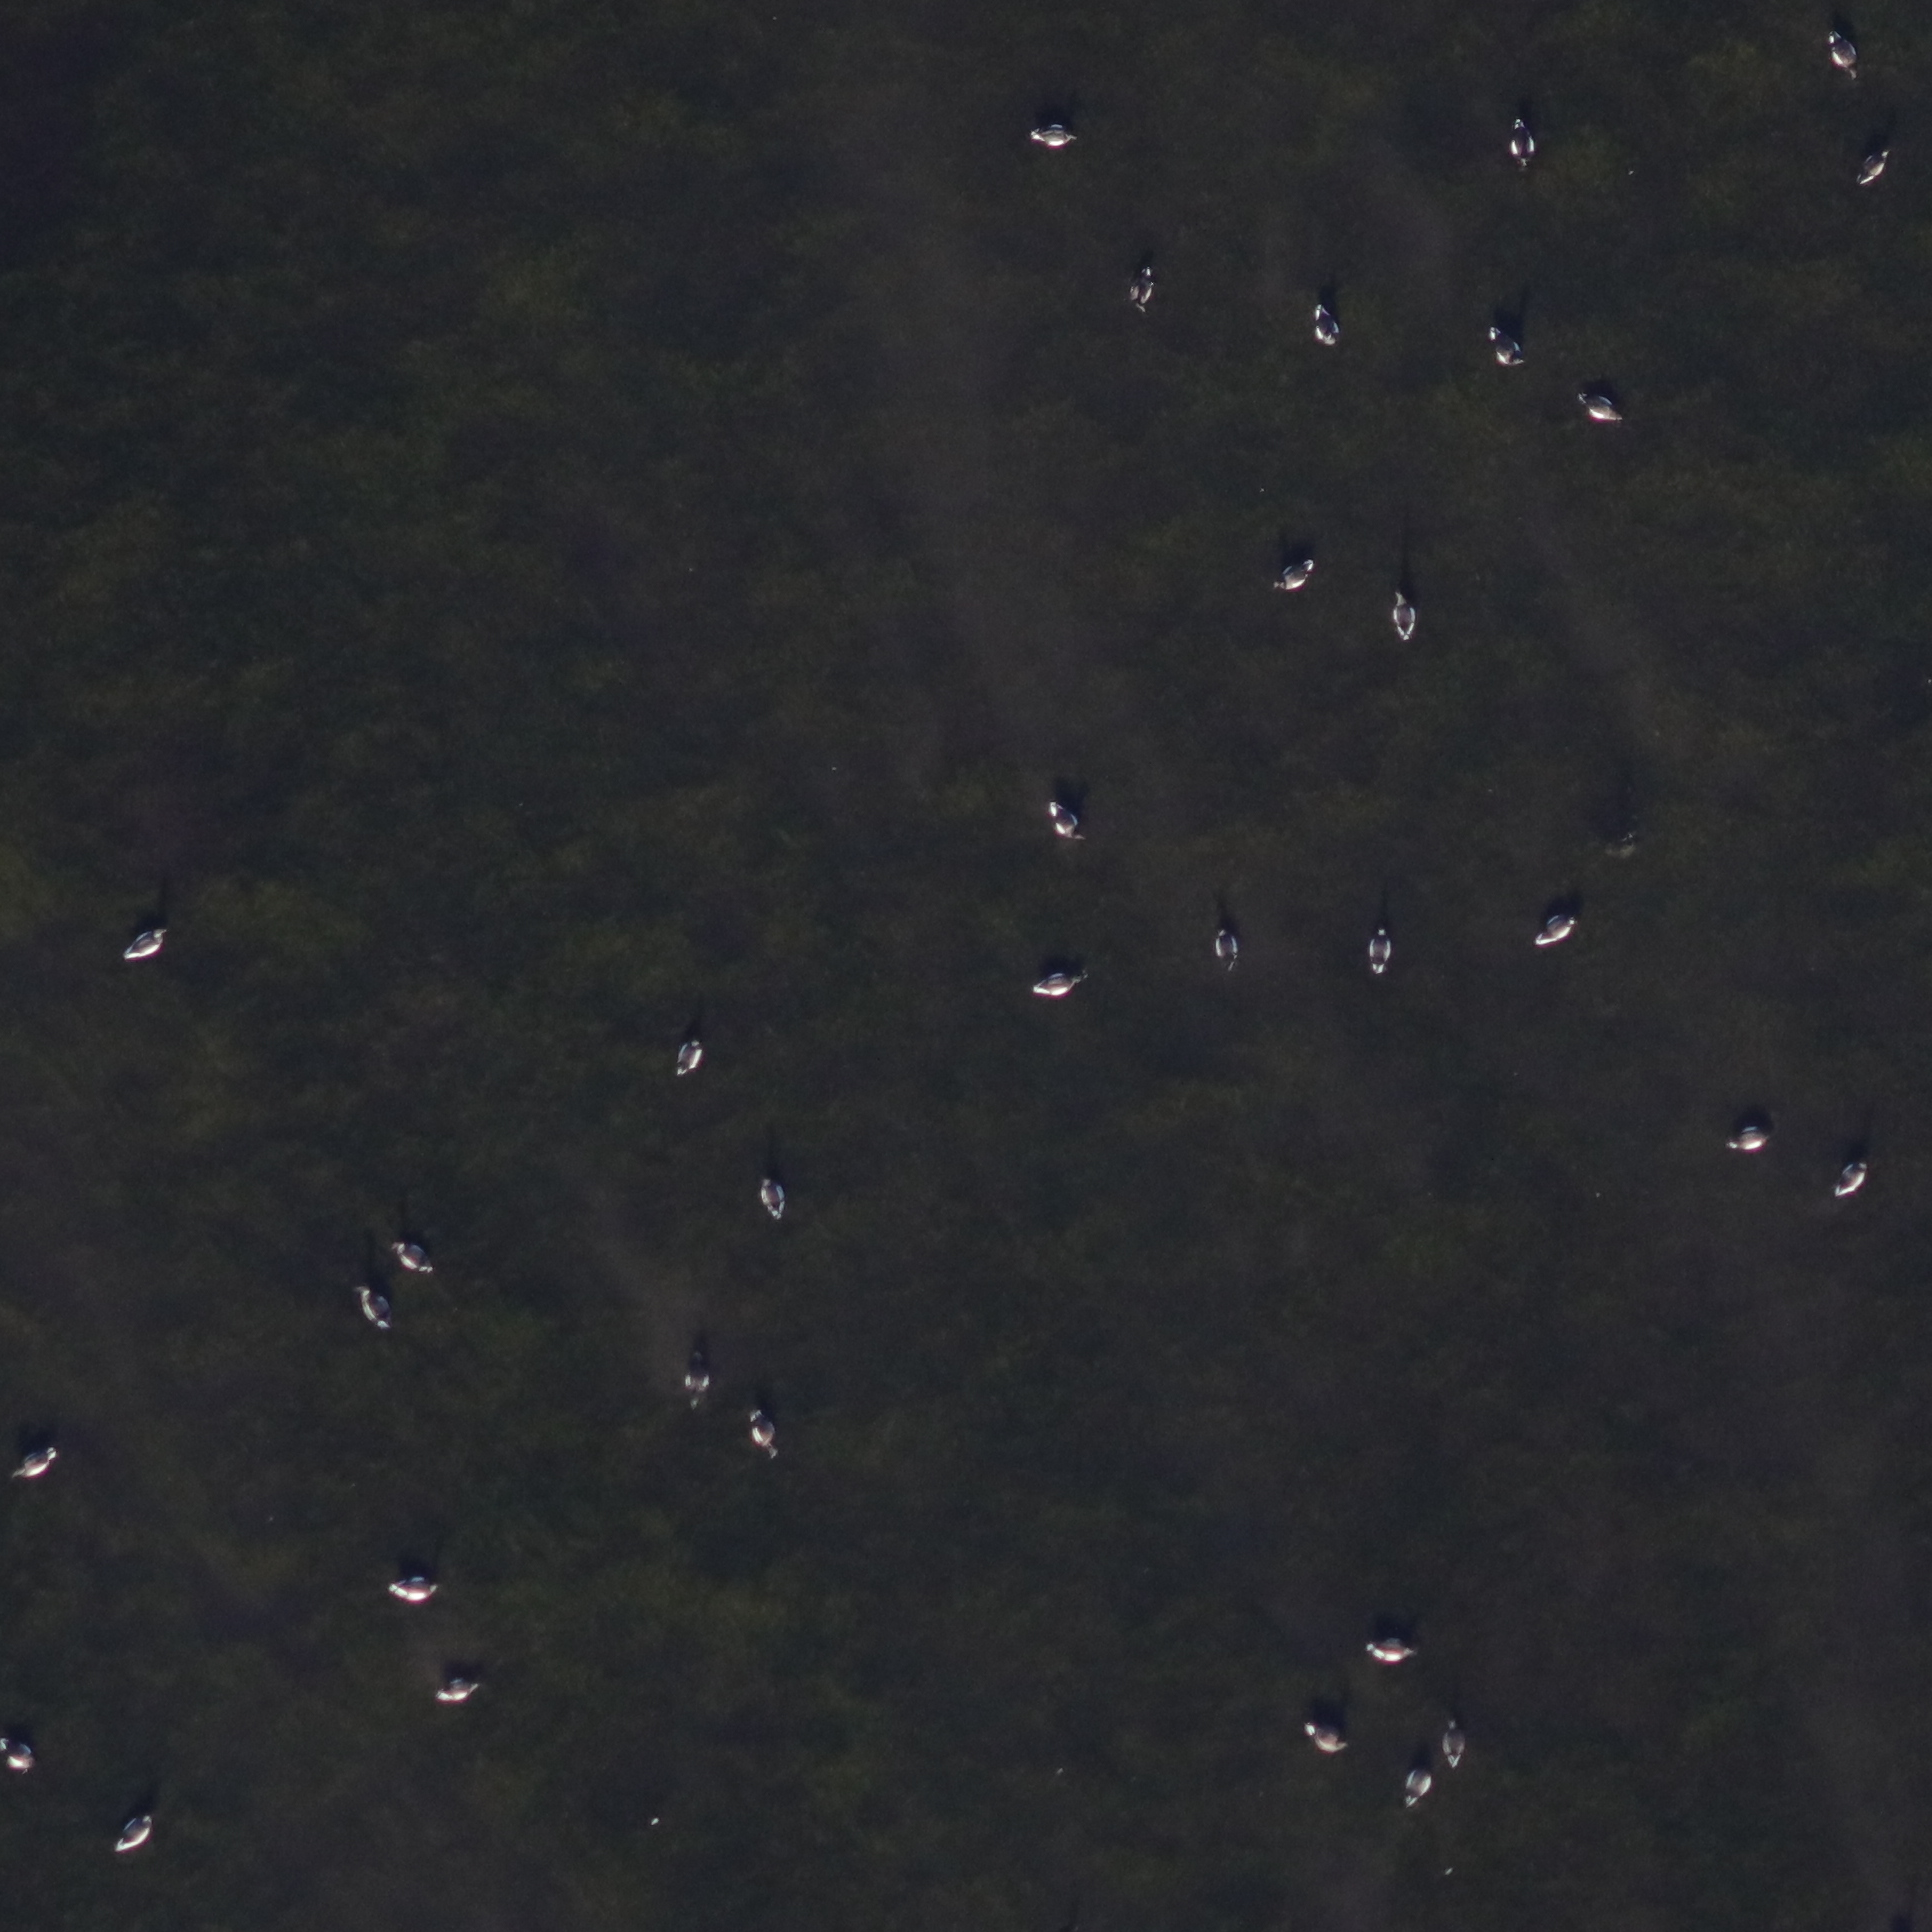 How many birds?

33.